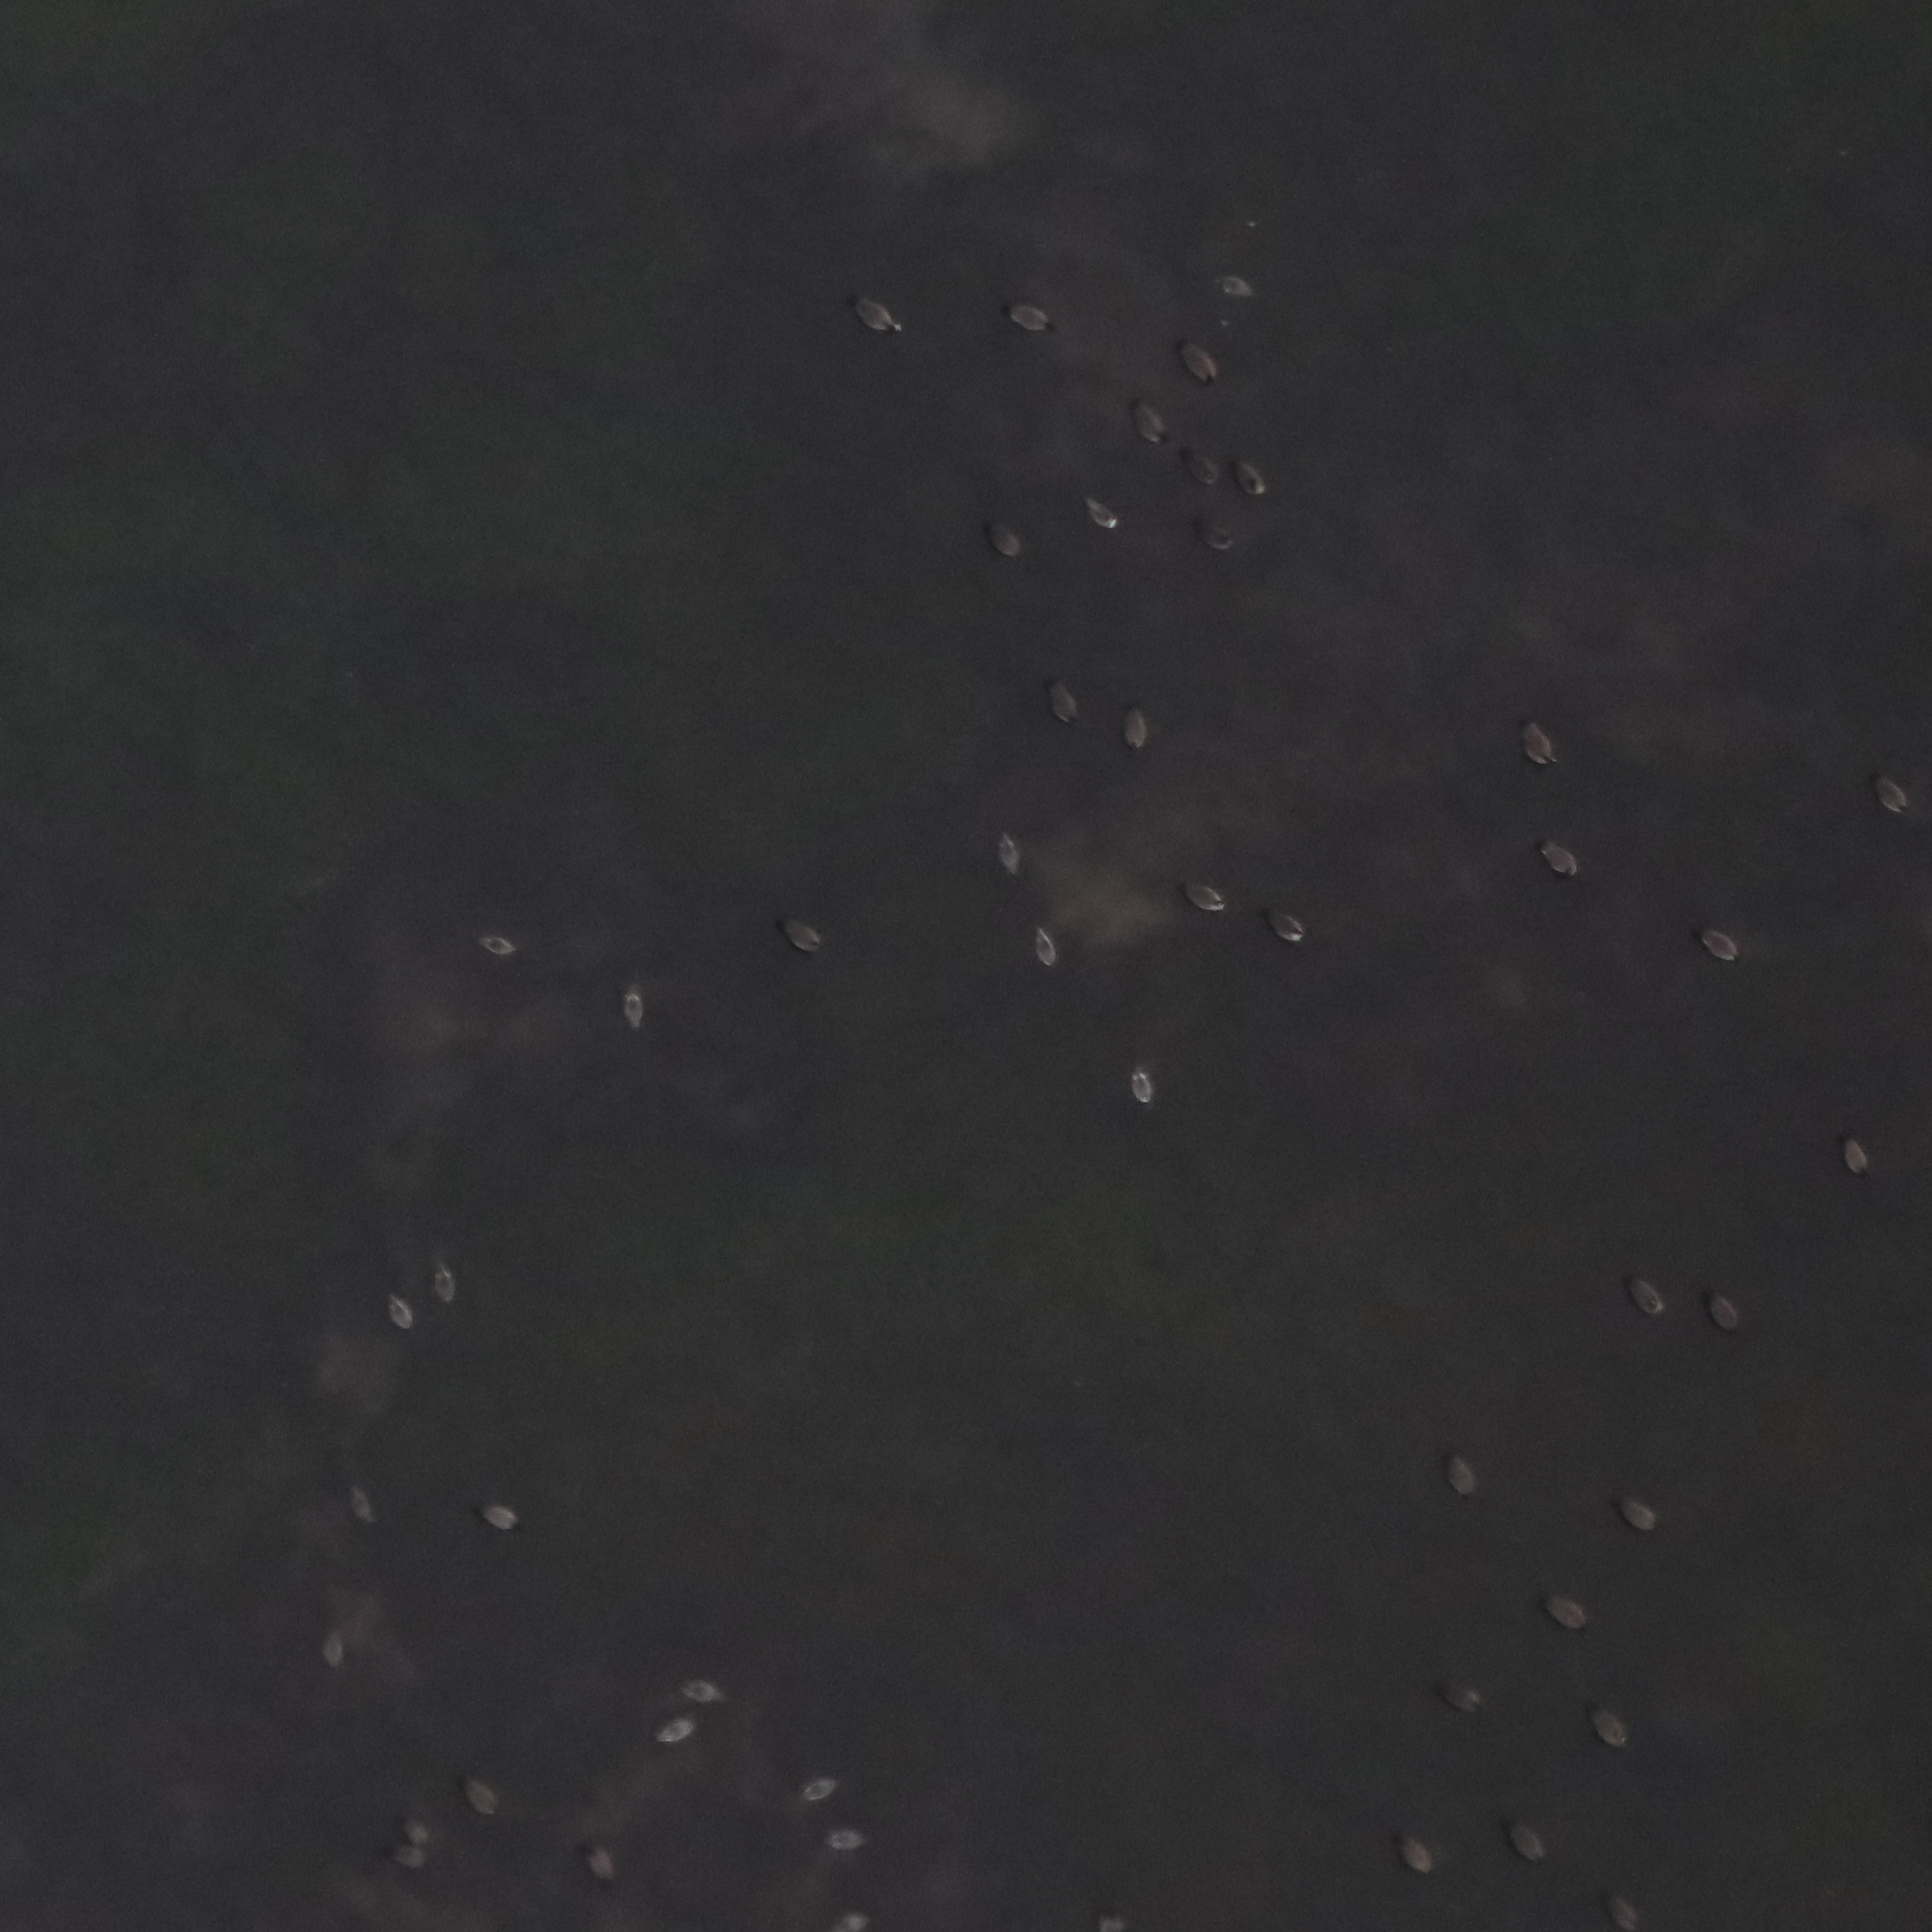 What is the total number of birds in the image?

49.